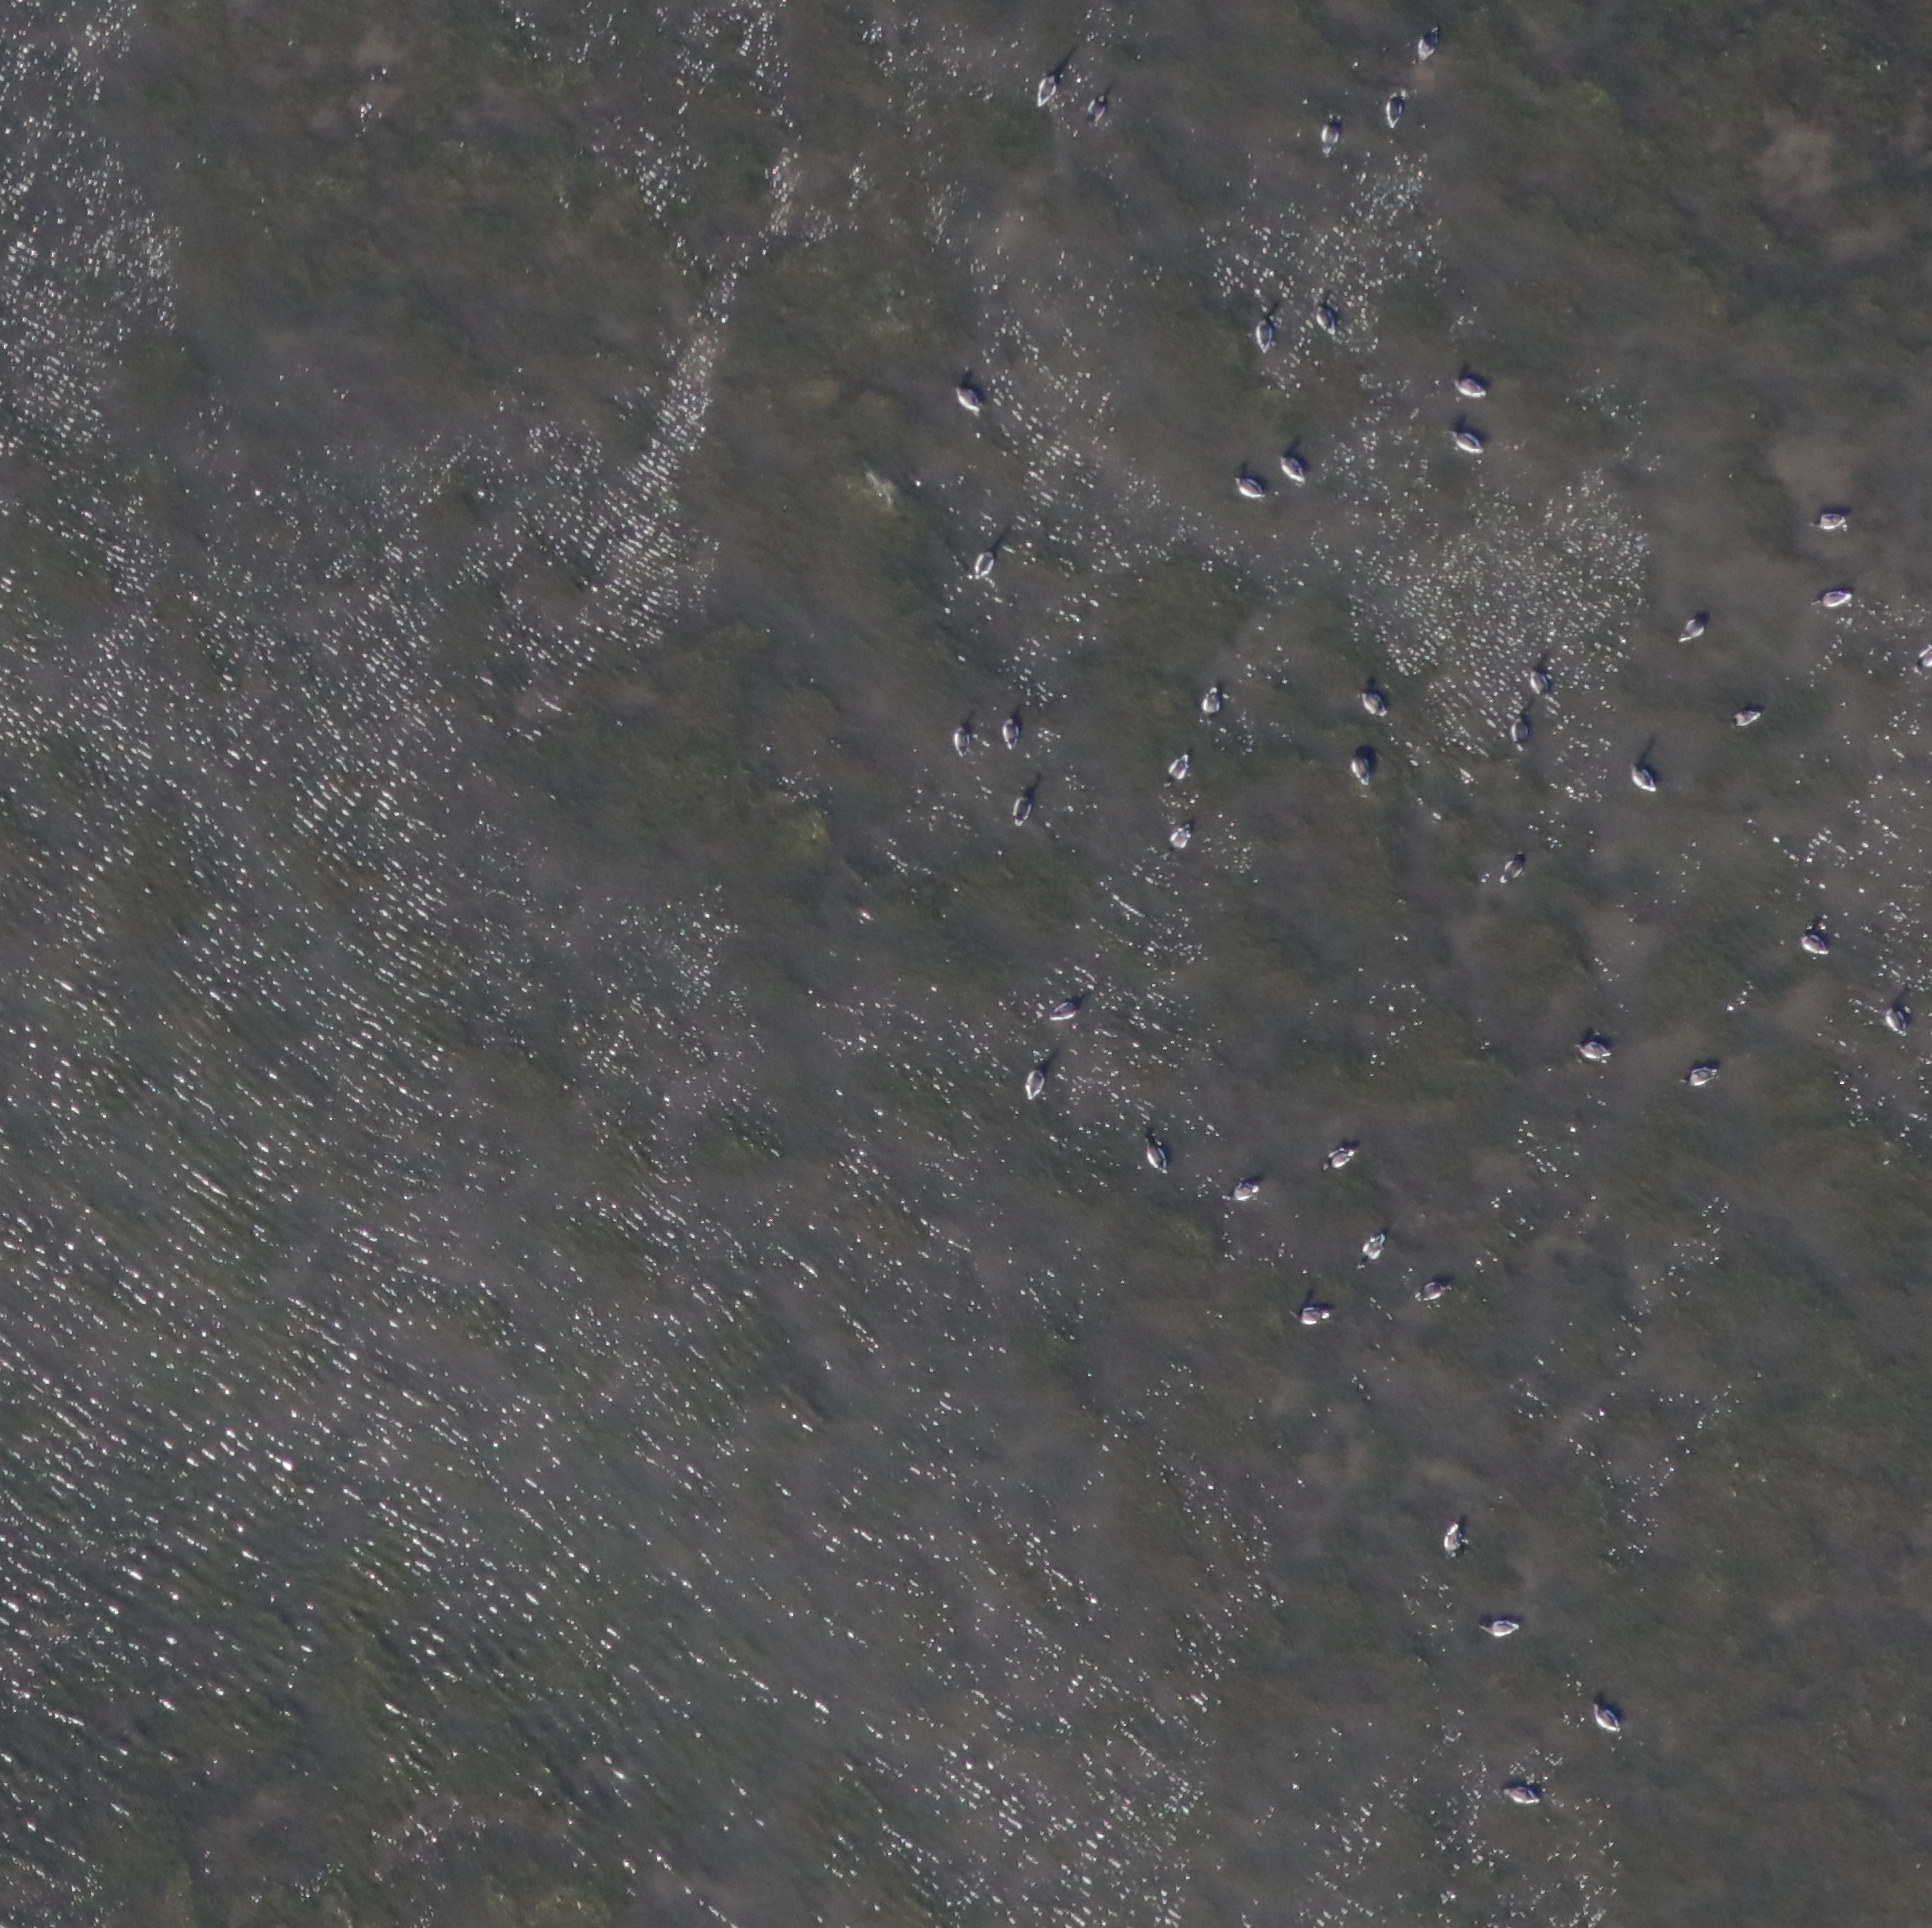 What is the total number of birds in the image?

46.